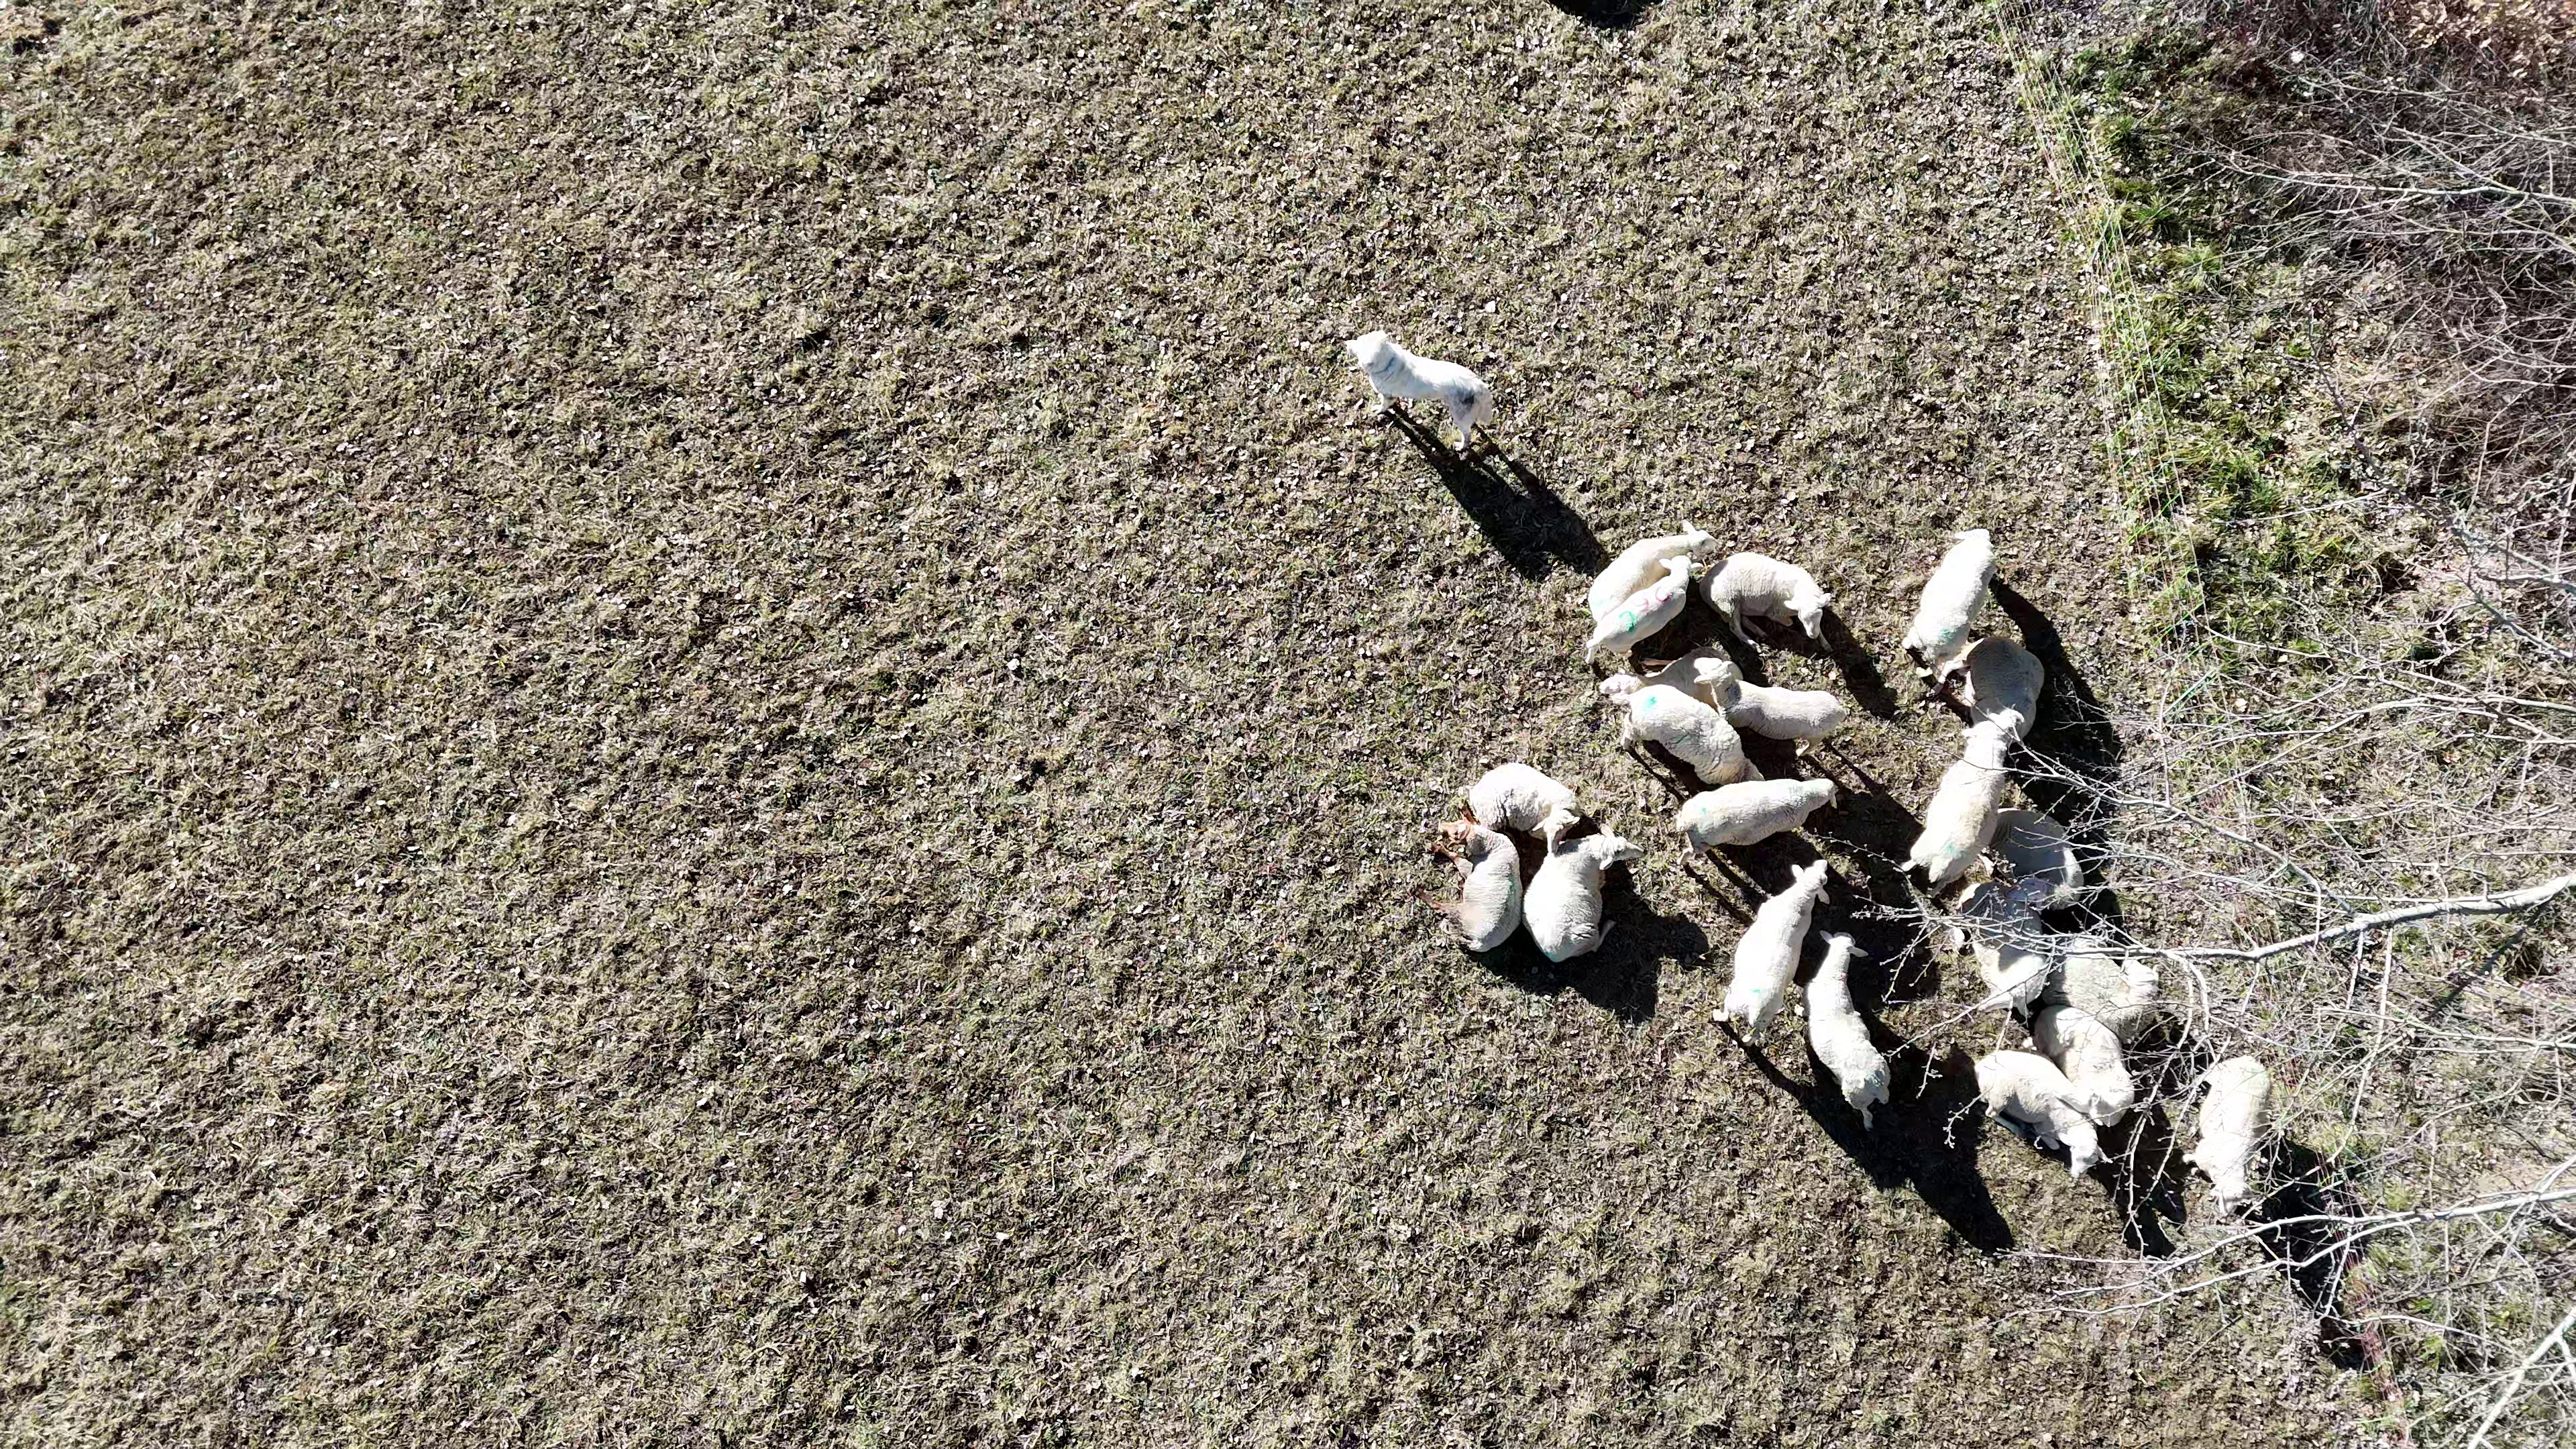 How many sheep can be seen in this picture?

21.